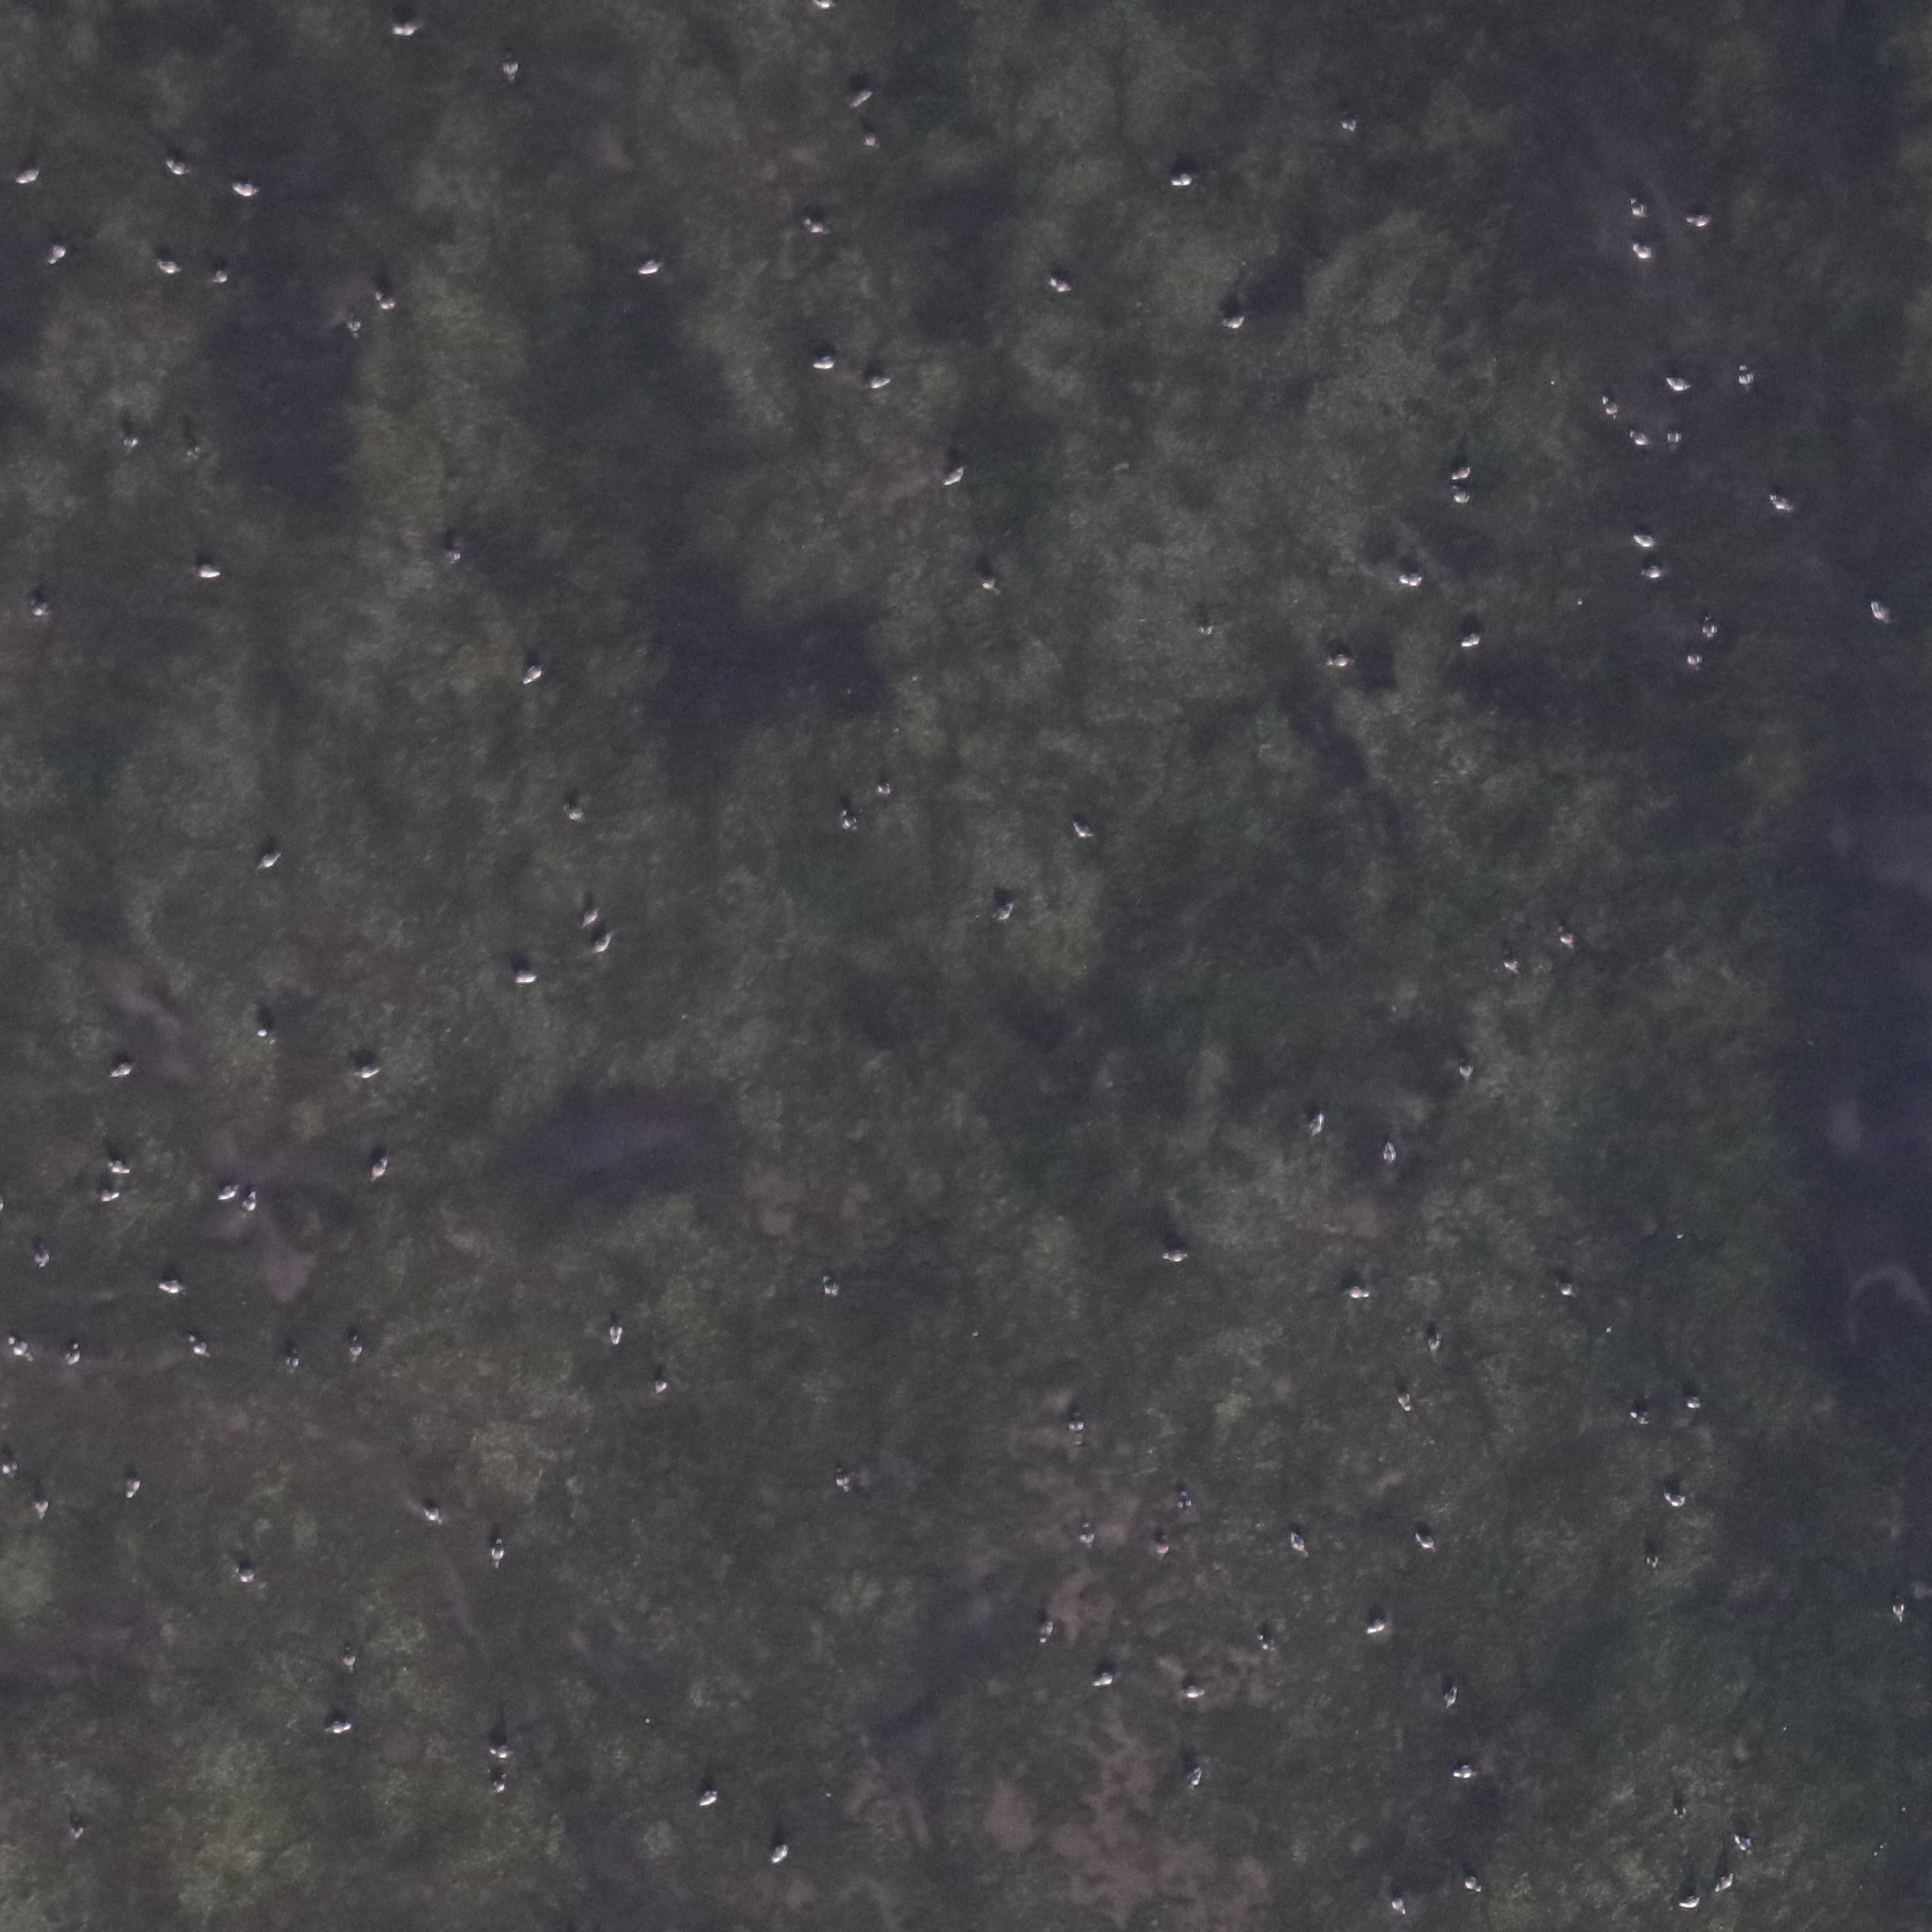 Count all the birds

125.